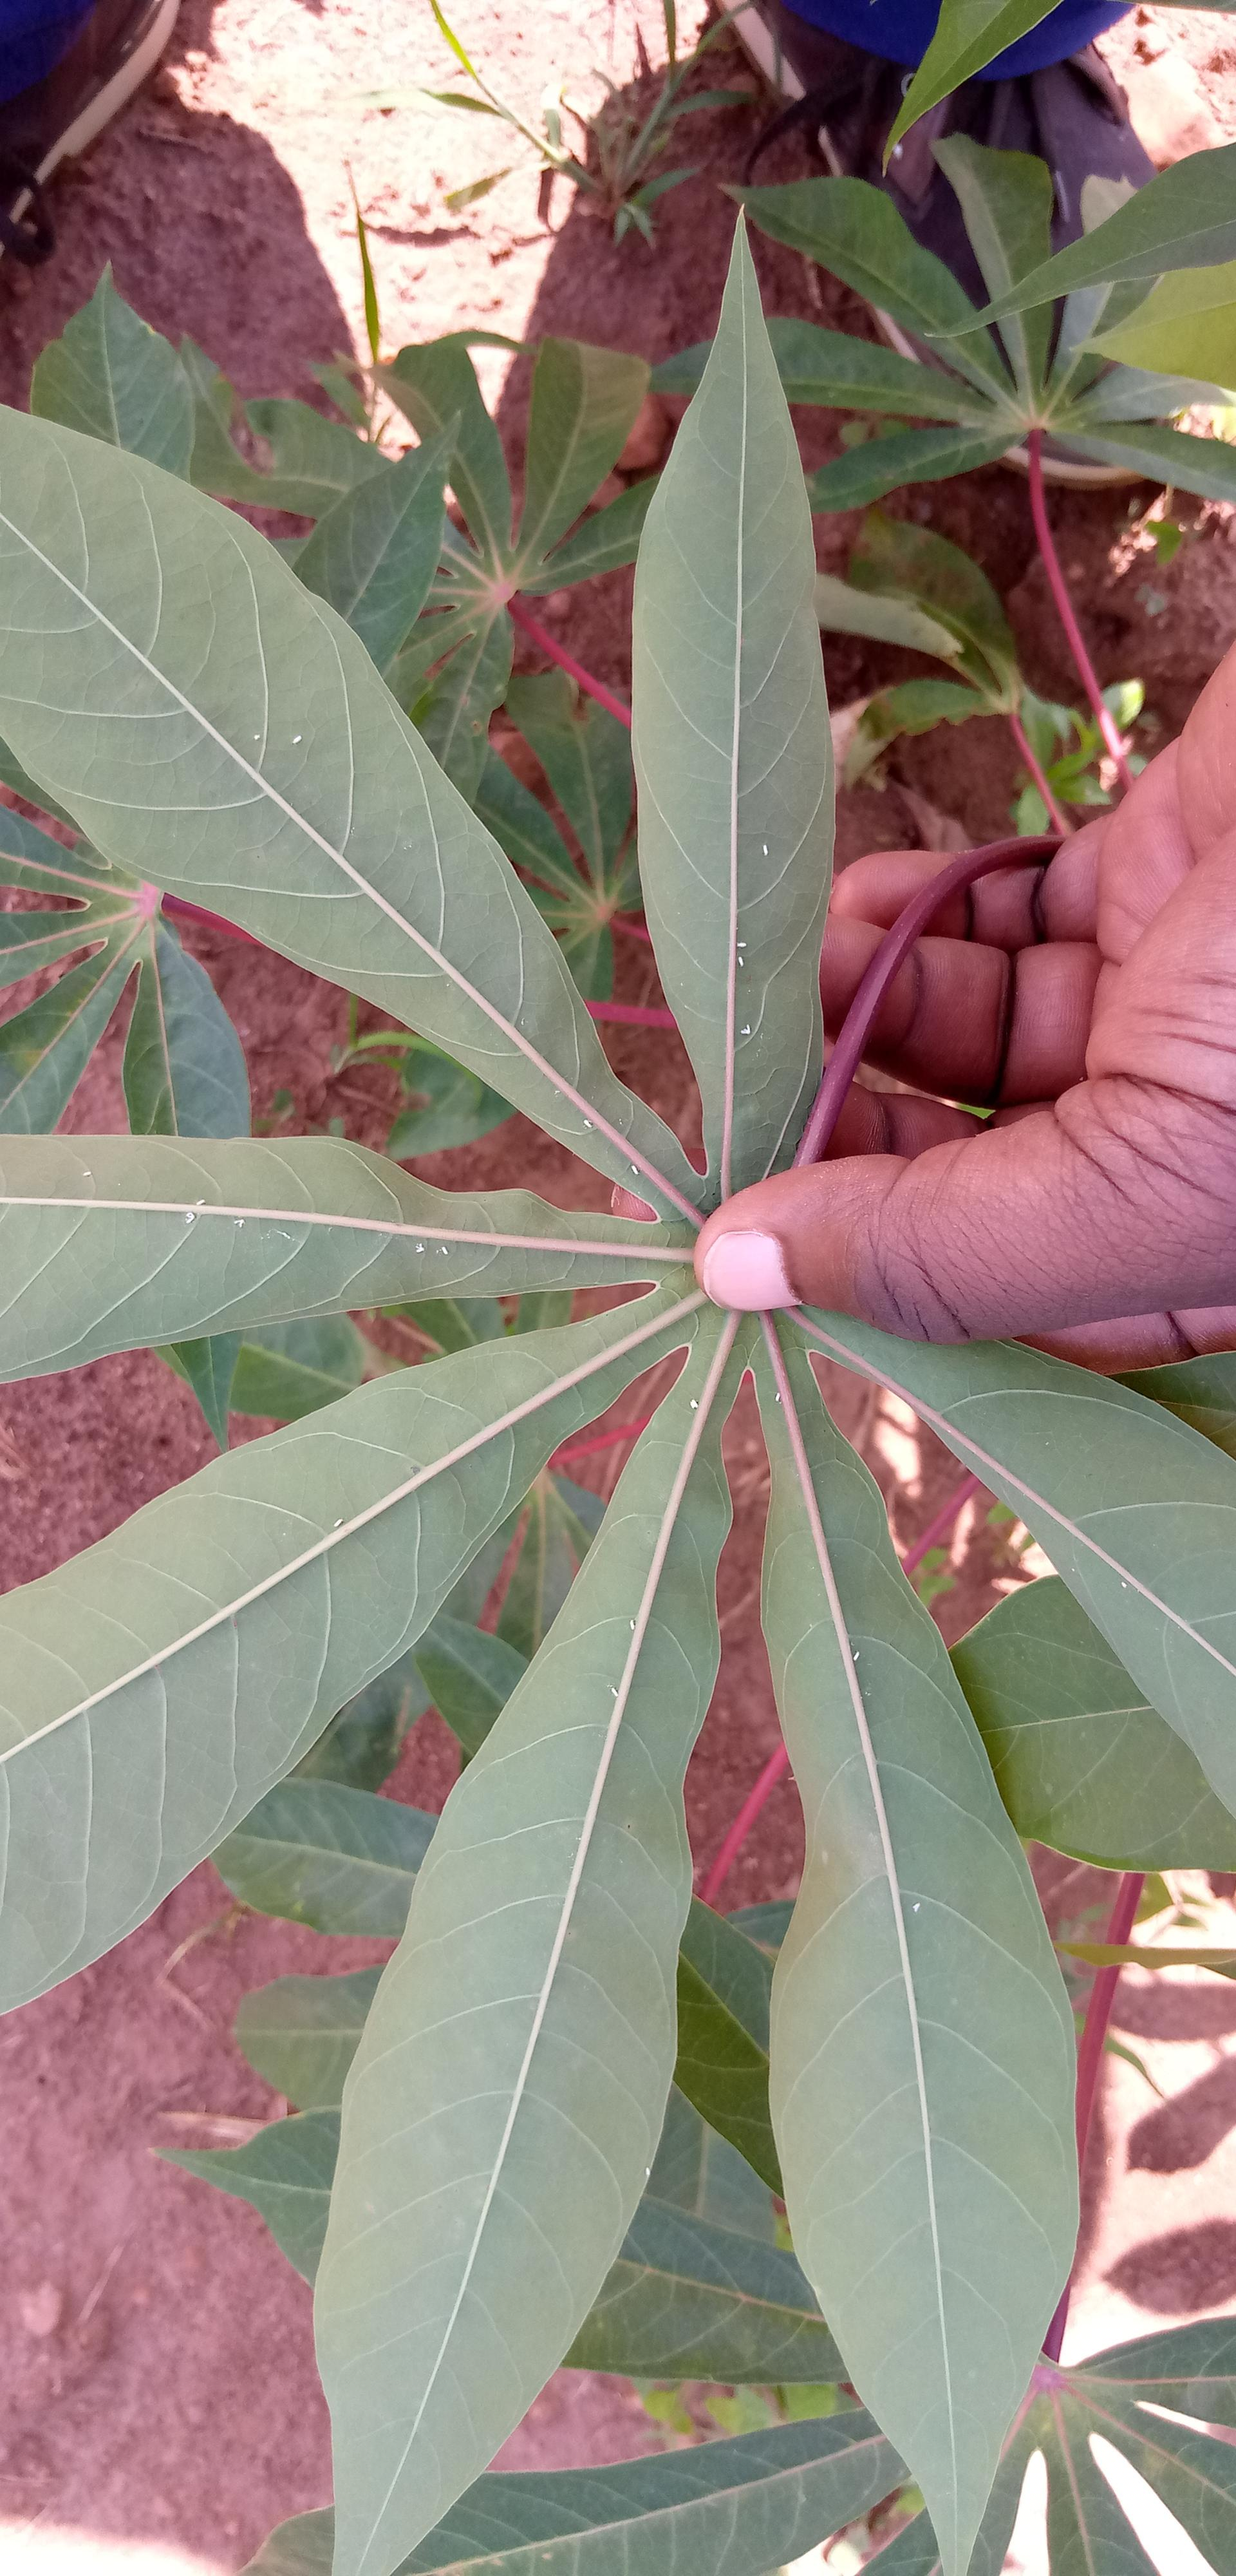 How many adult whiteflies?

22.